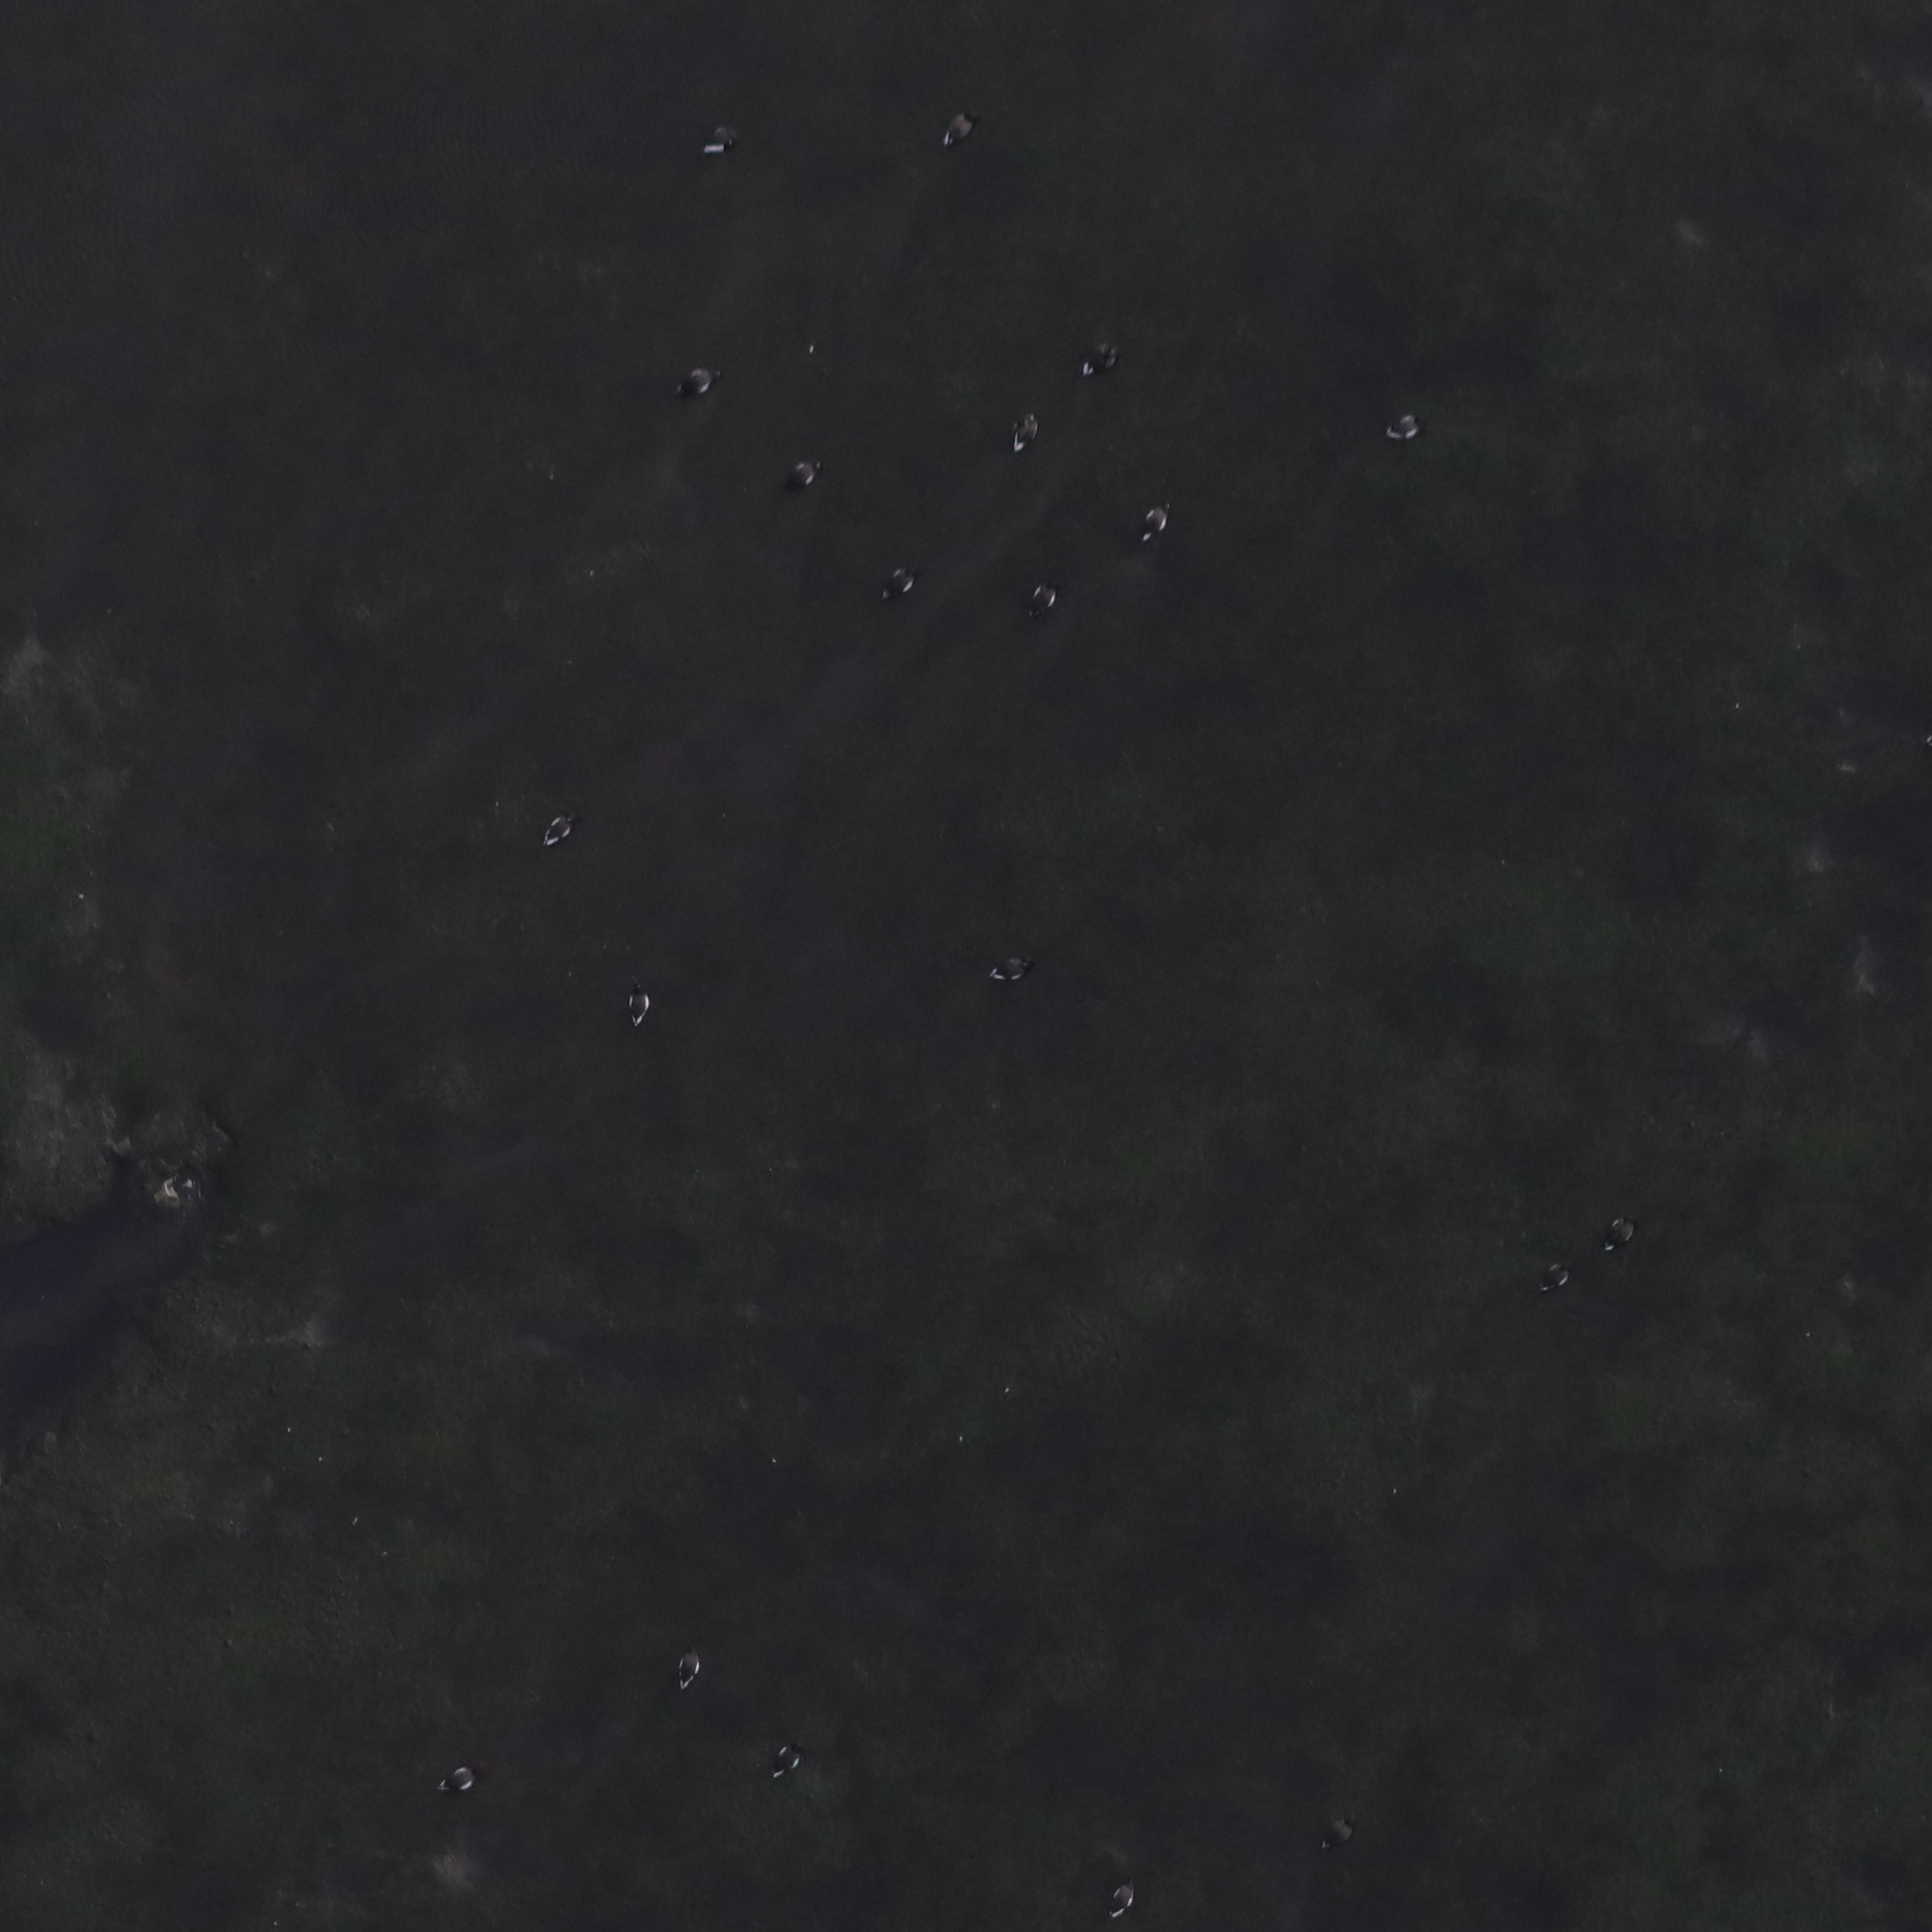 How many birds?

20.